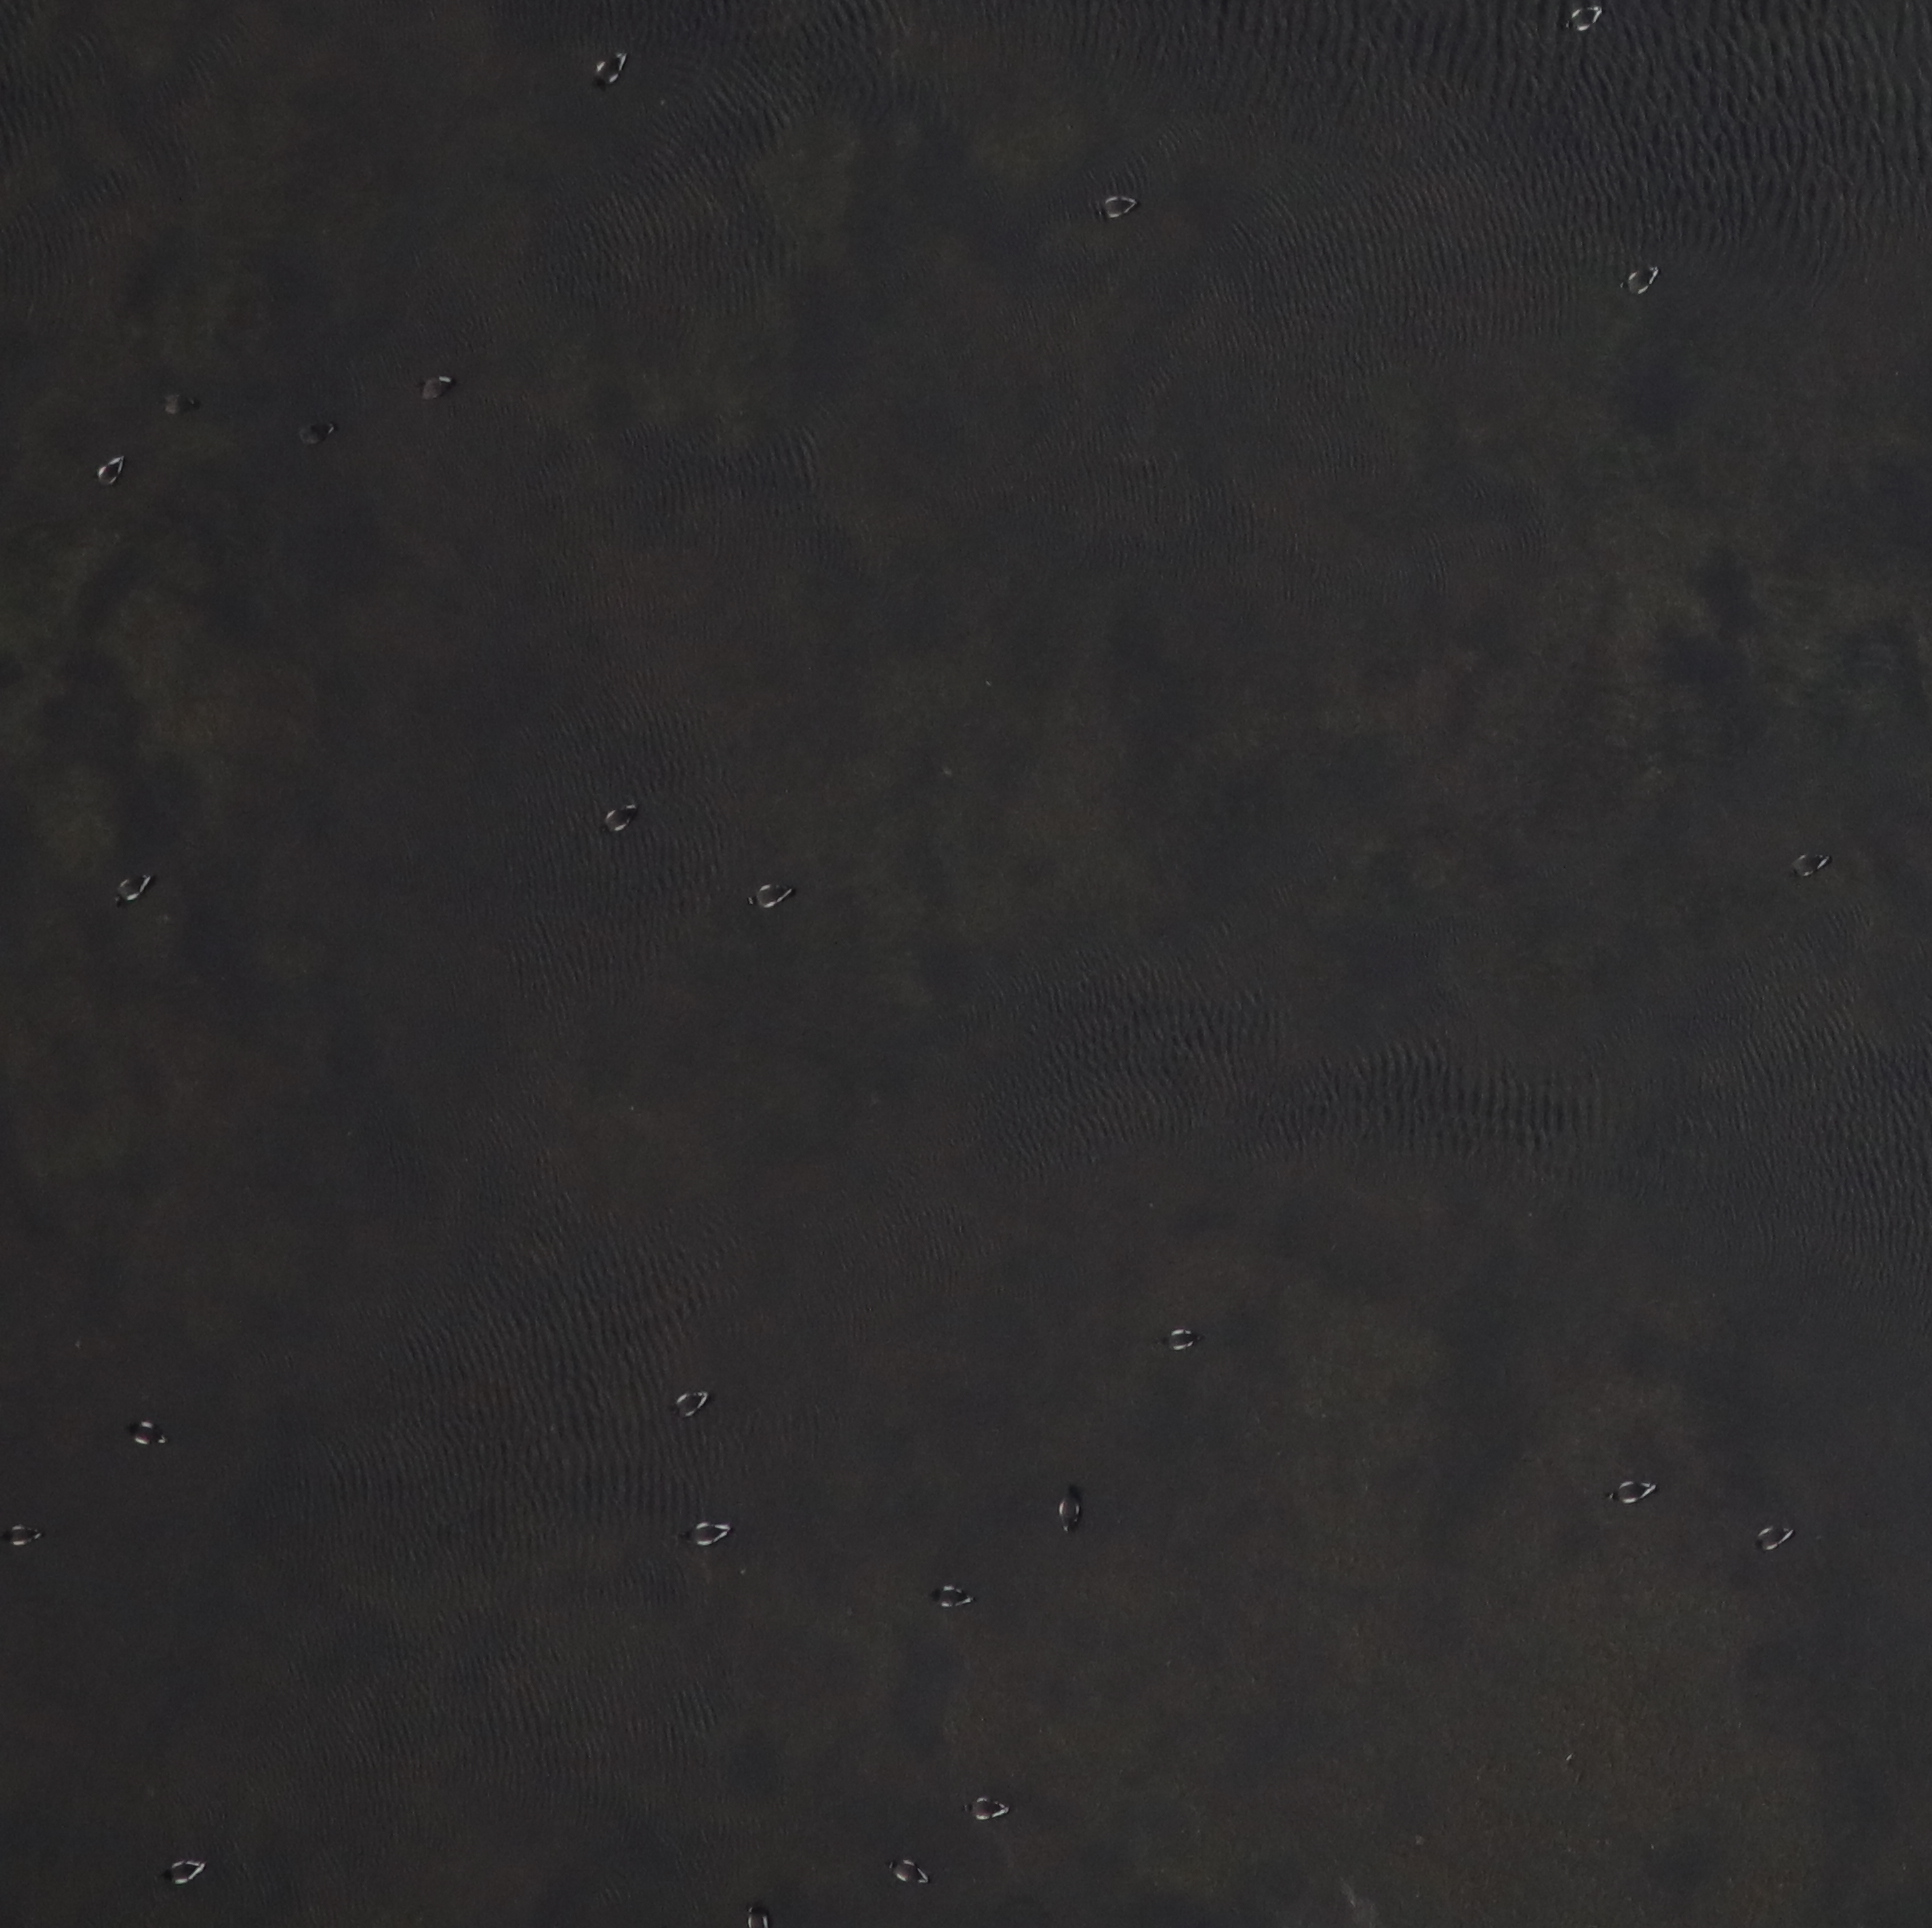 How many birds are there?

25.